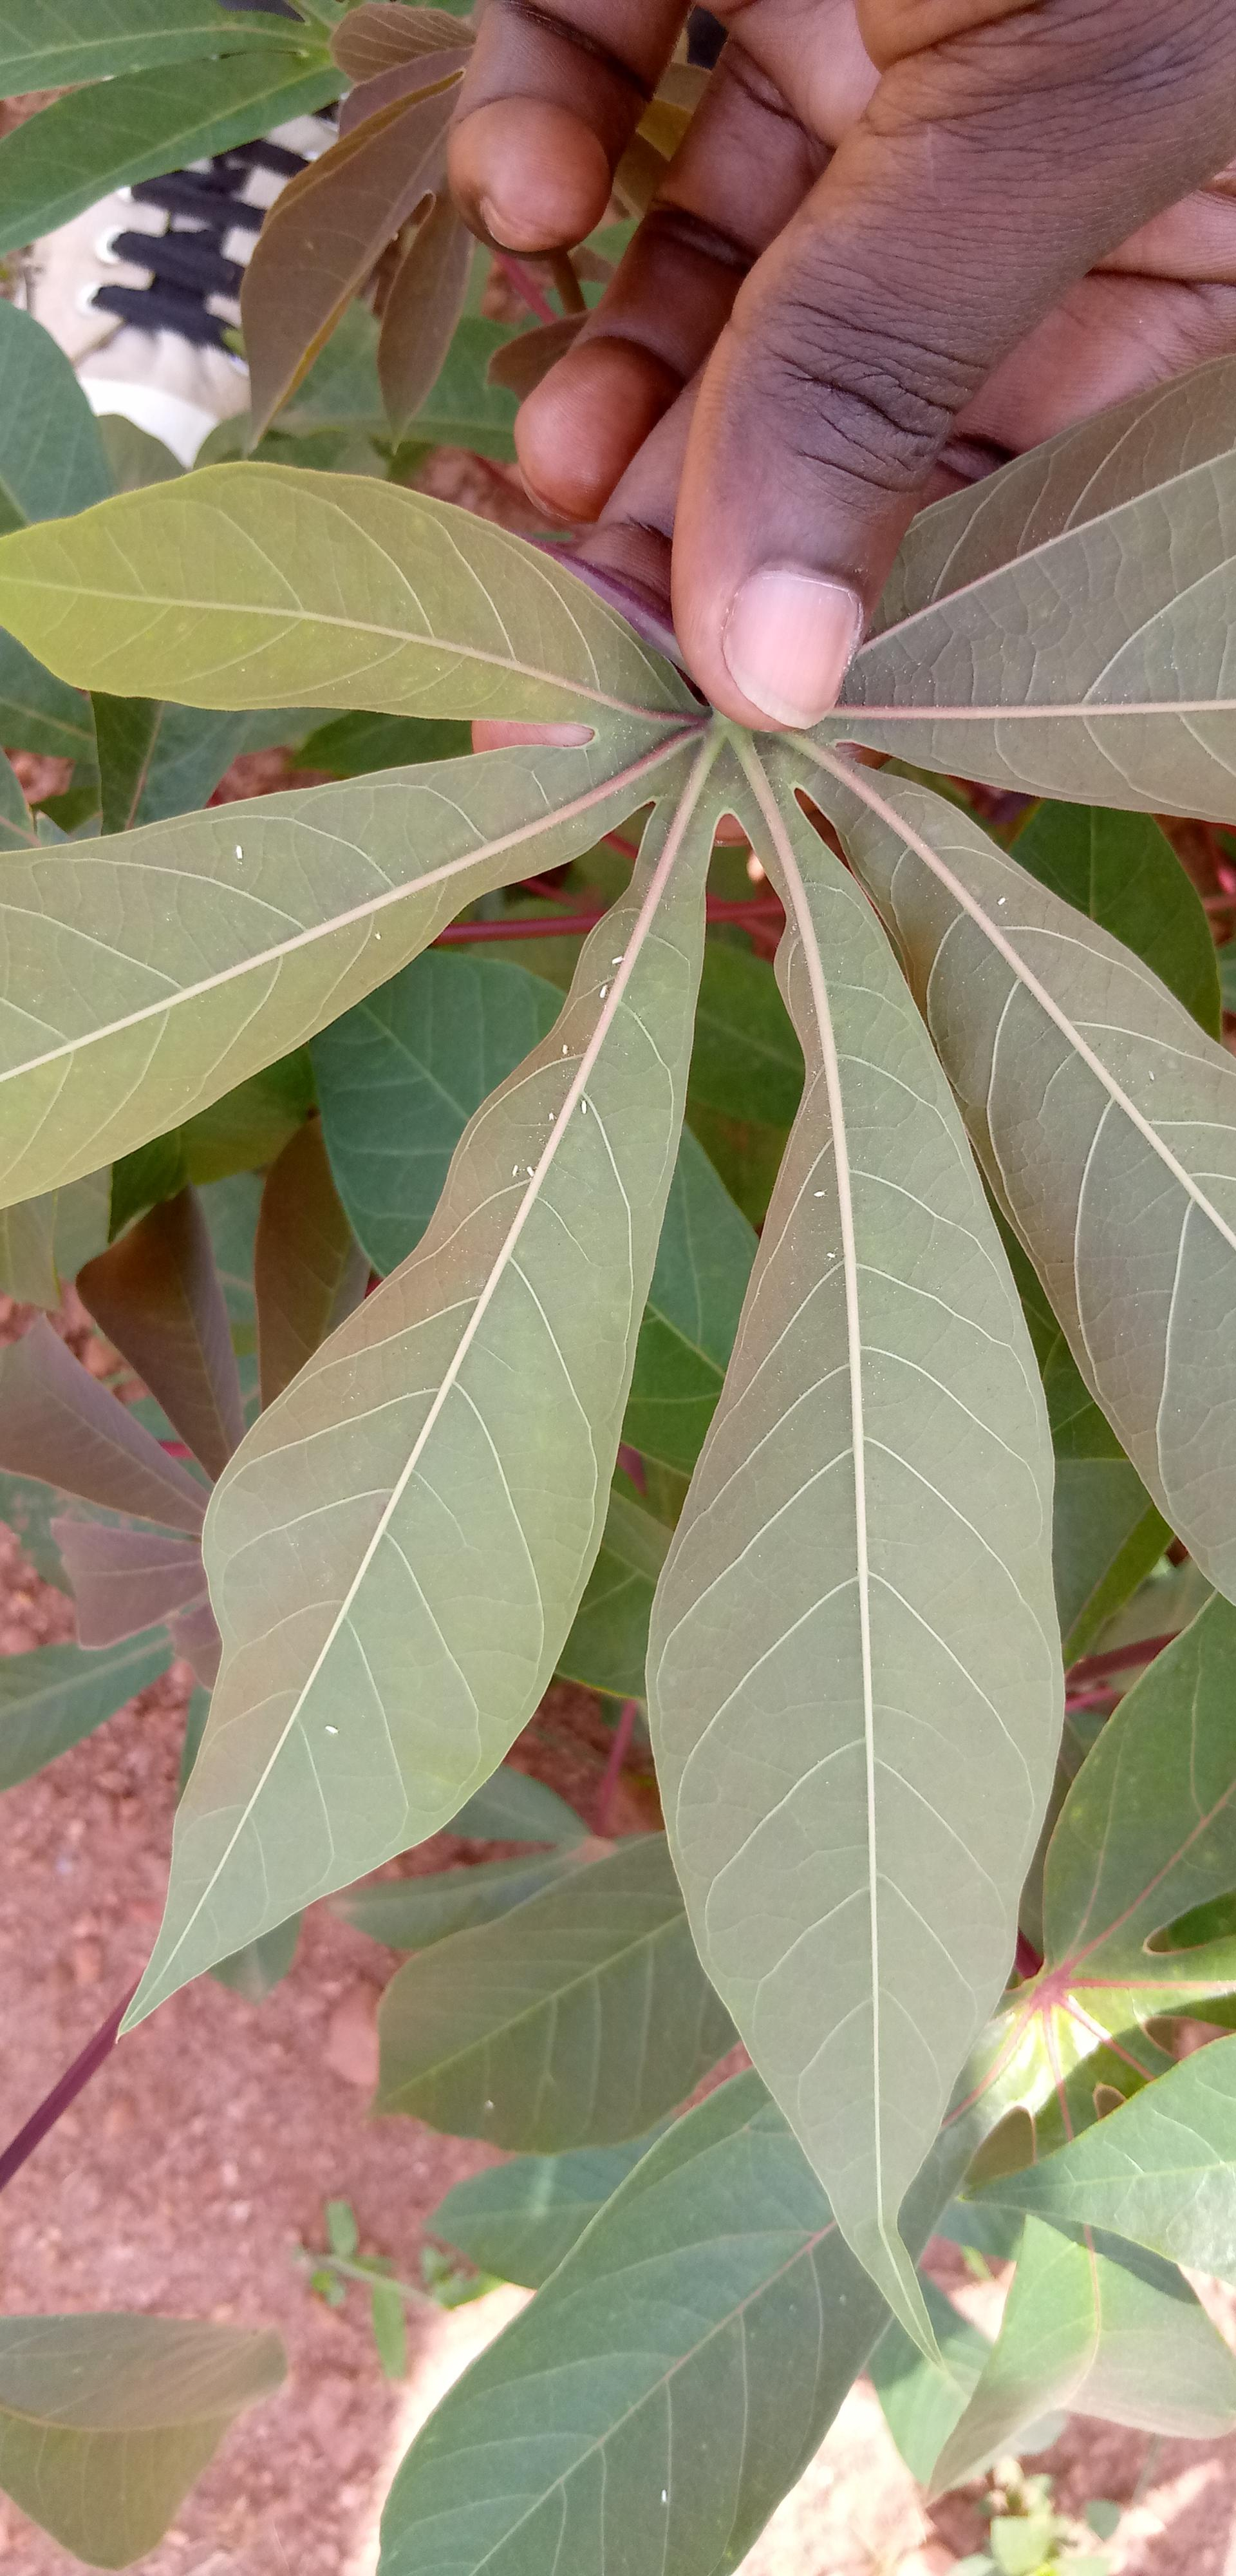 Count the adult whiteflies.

13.